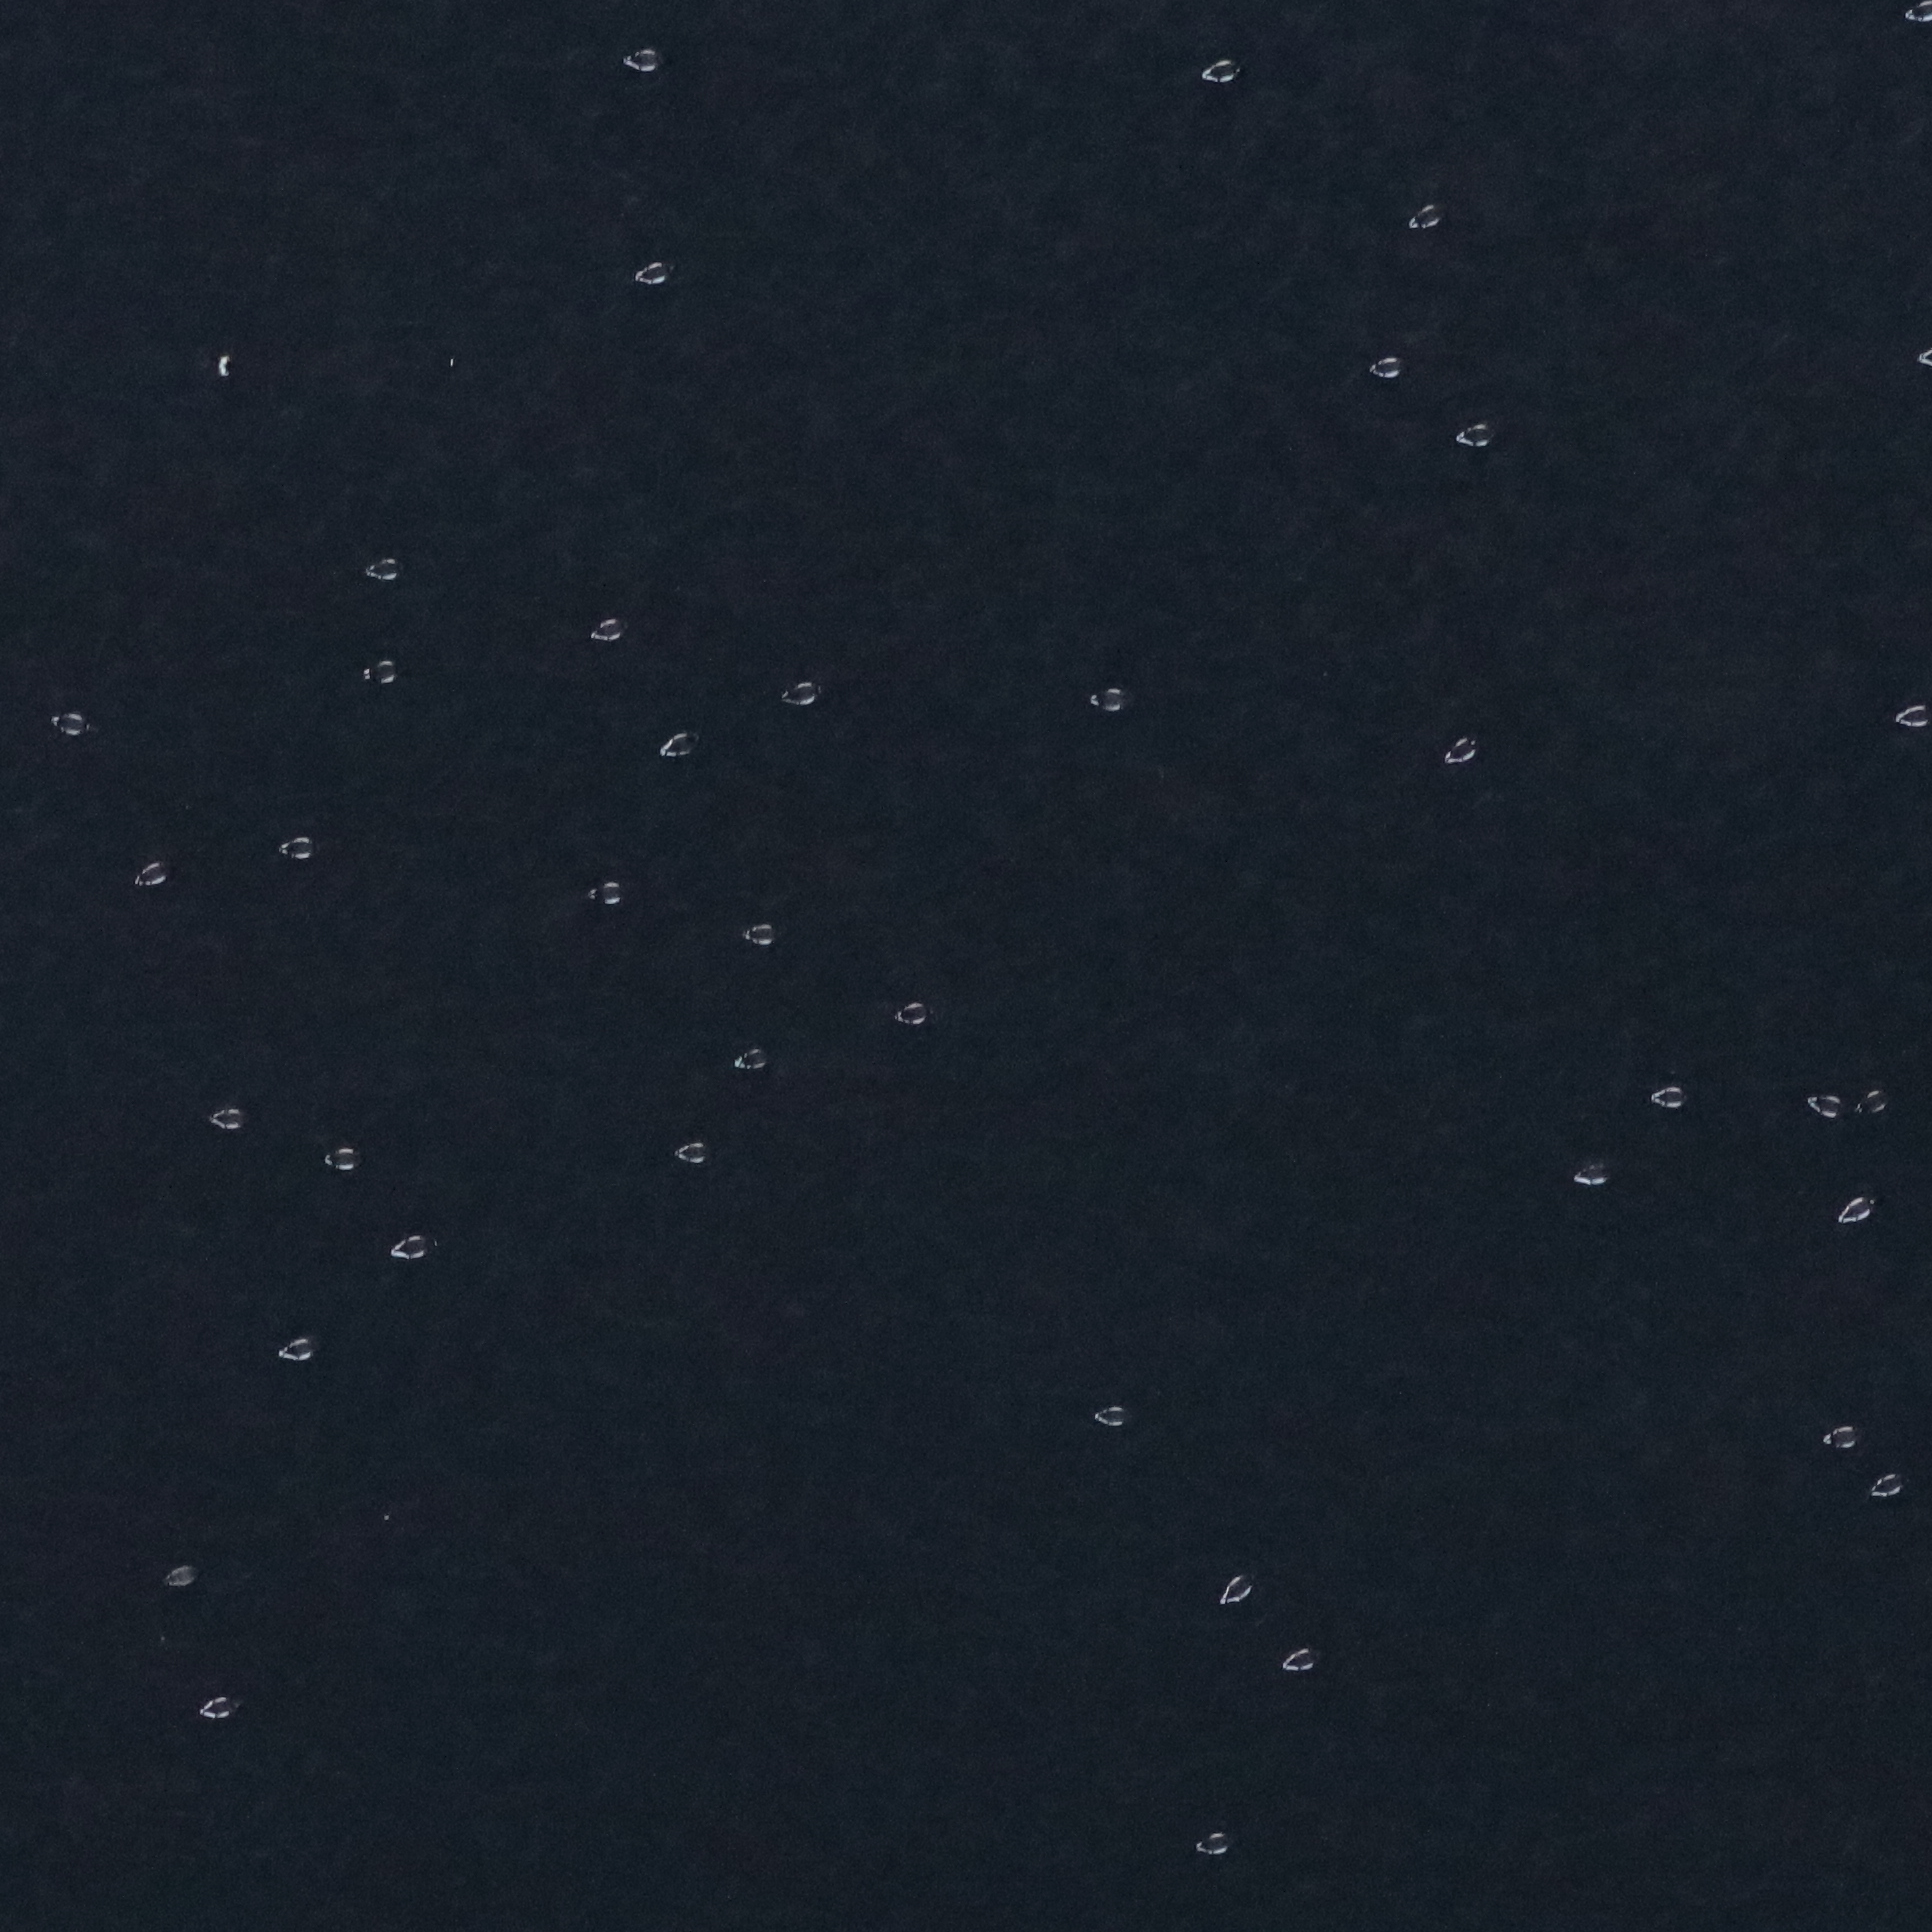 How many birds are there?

41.